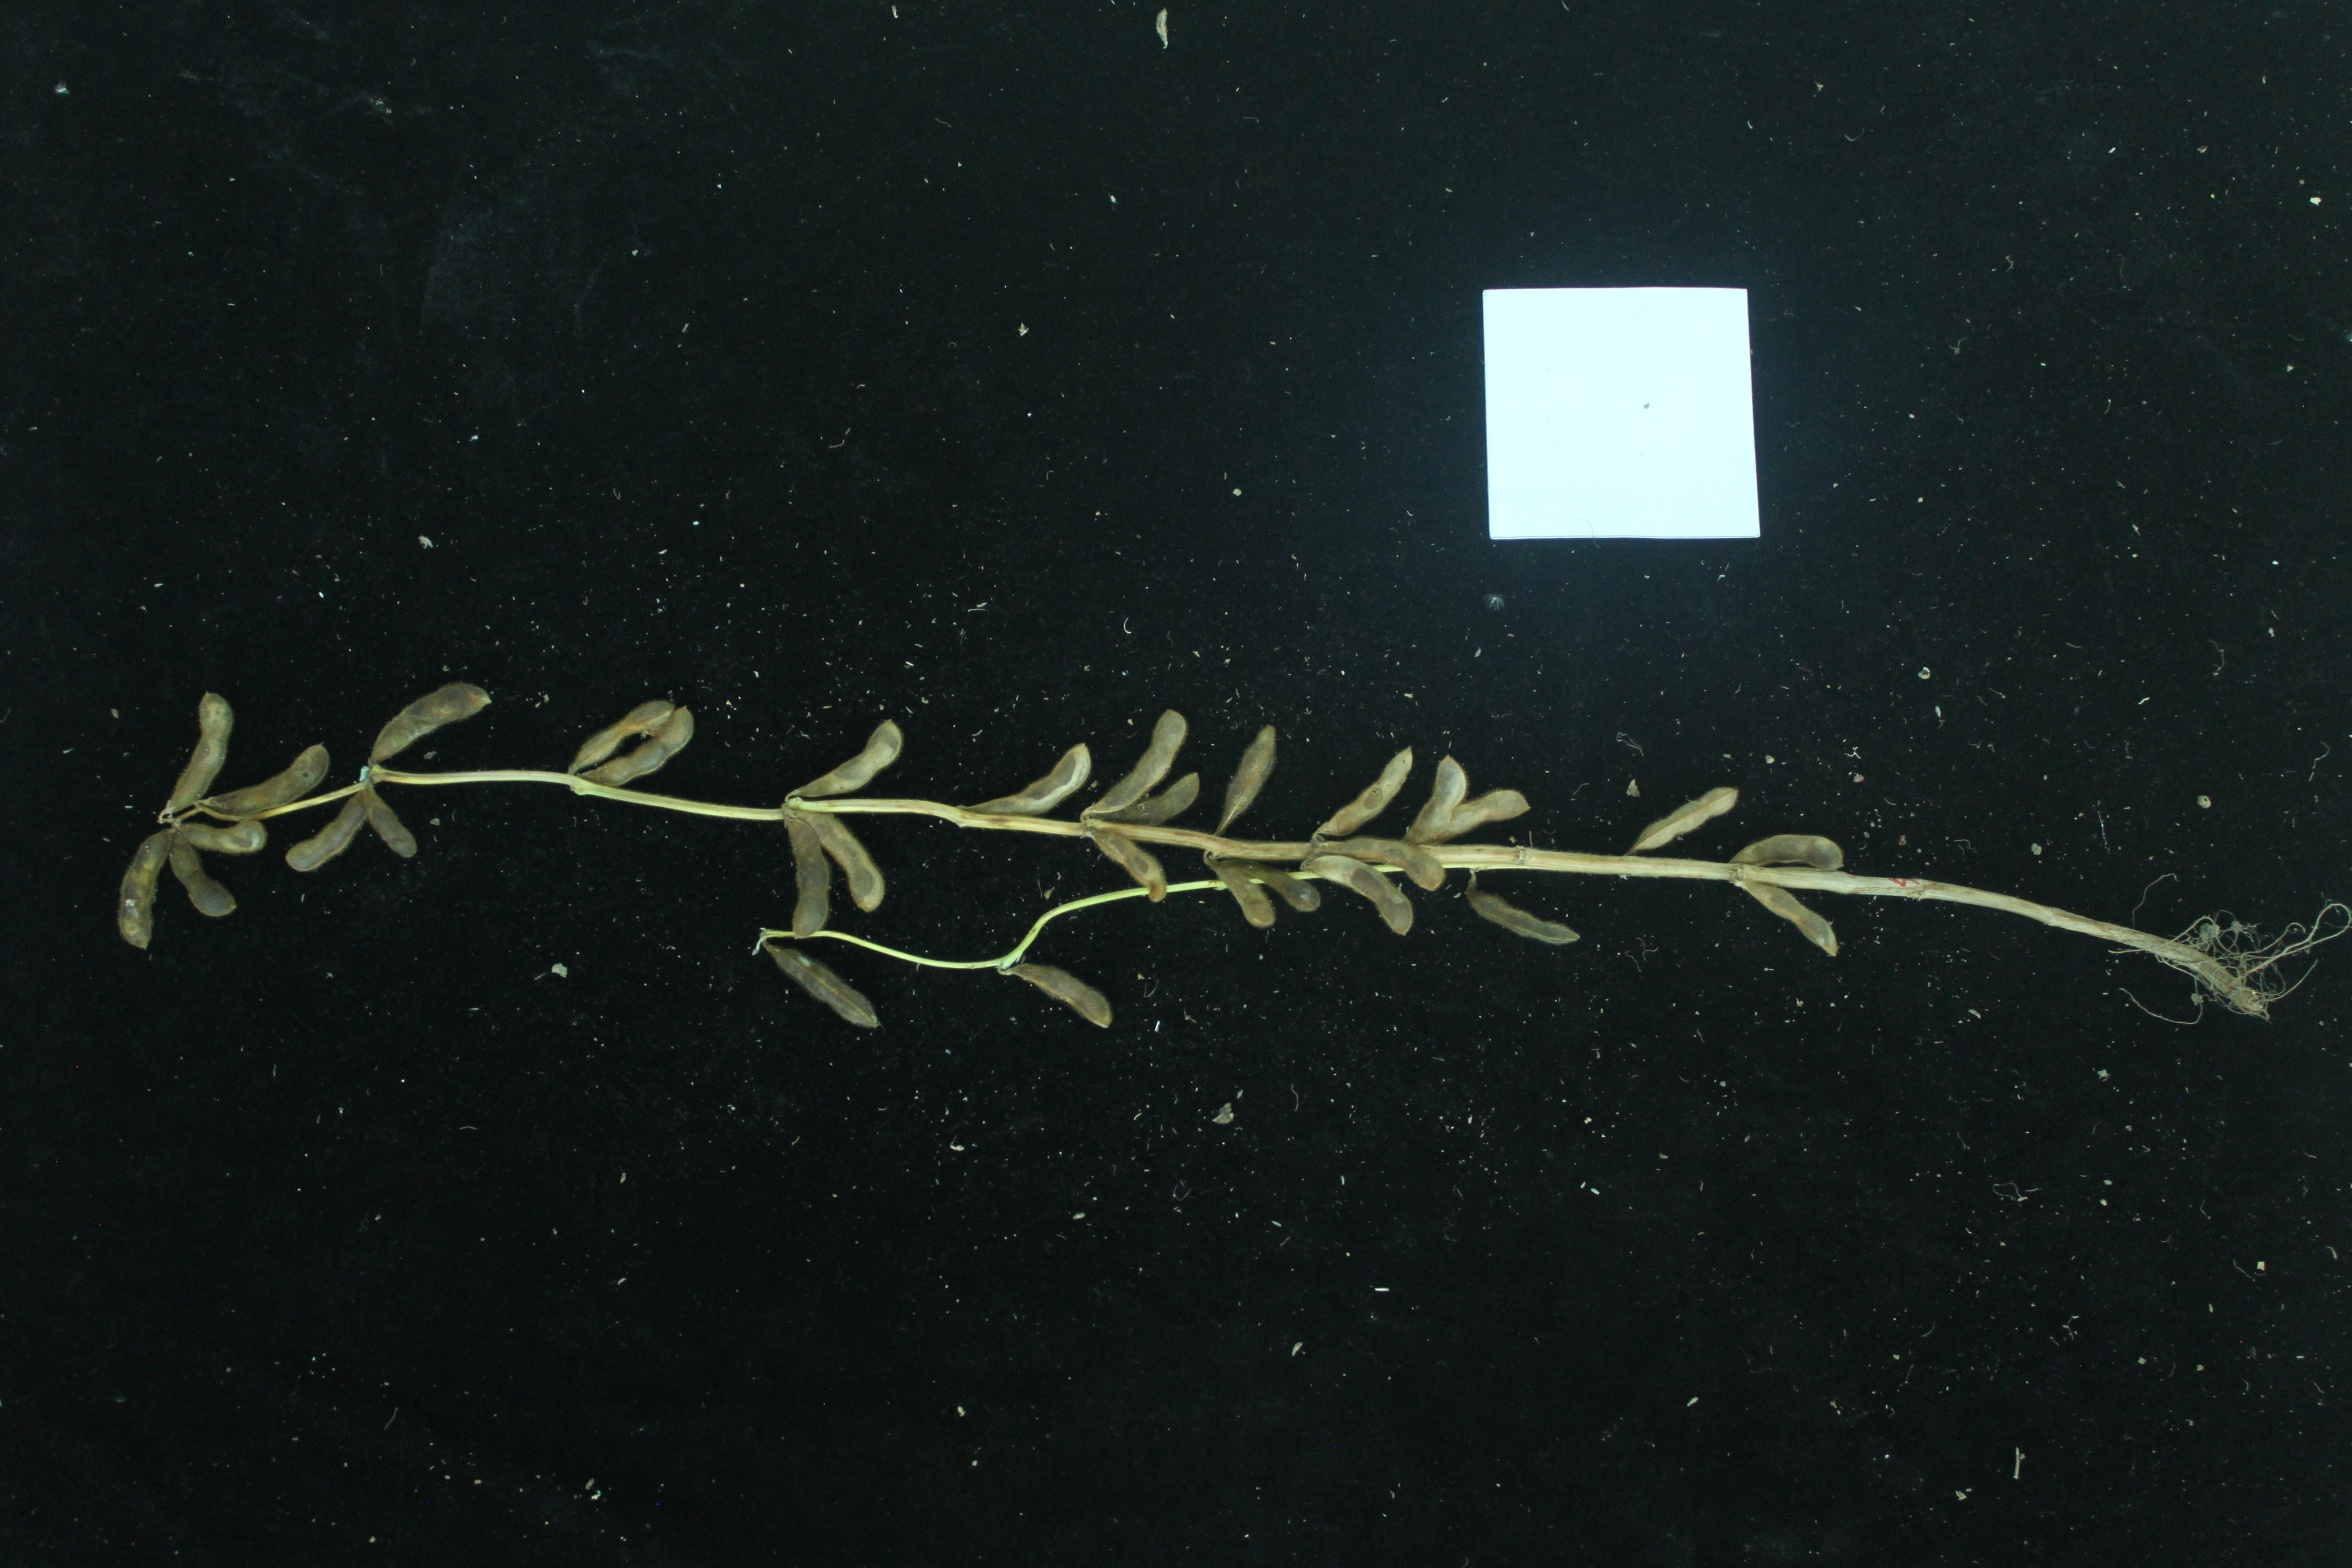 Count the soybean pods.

31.